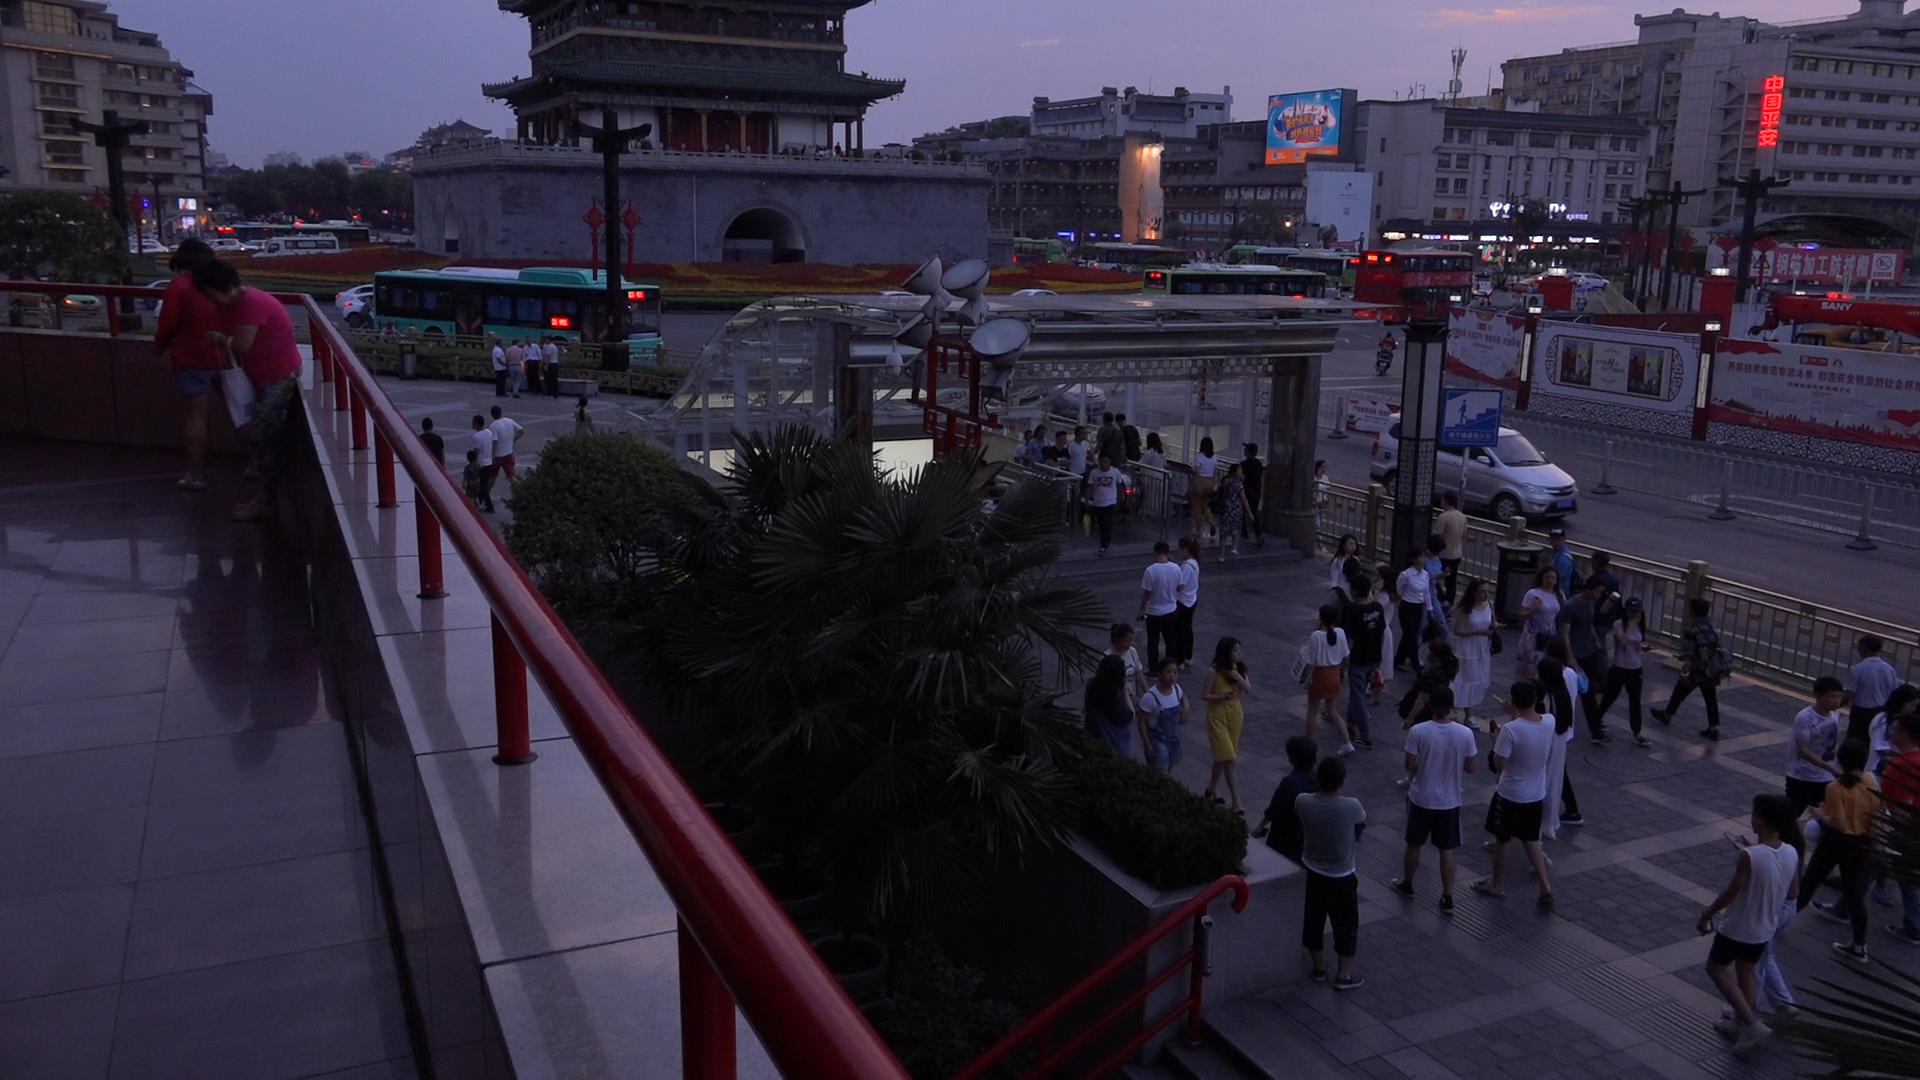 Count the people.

78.